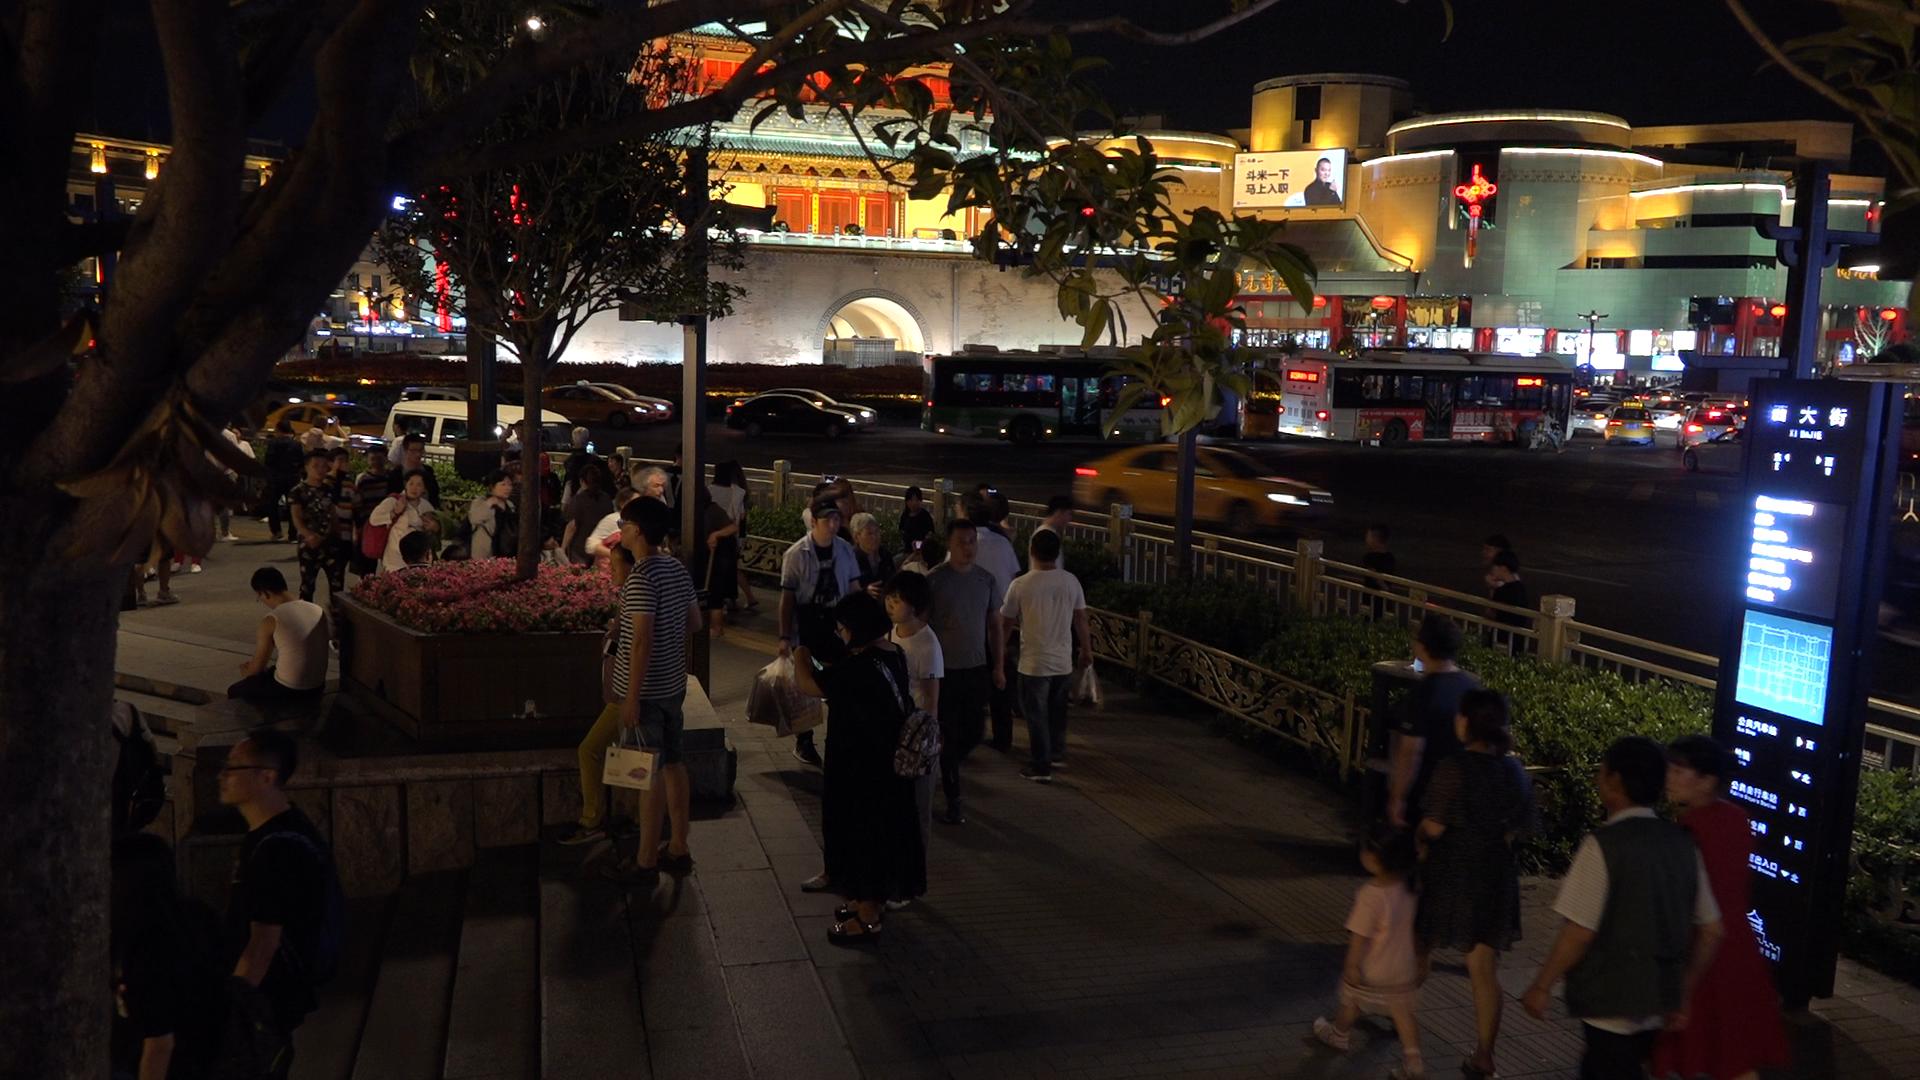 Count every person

45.